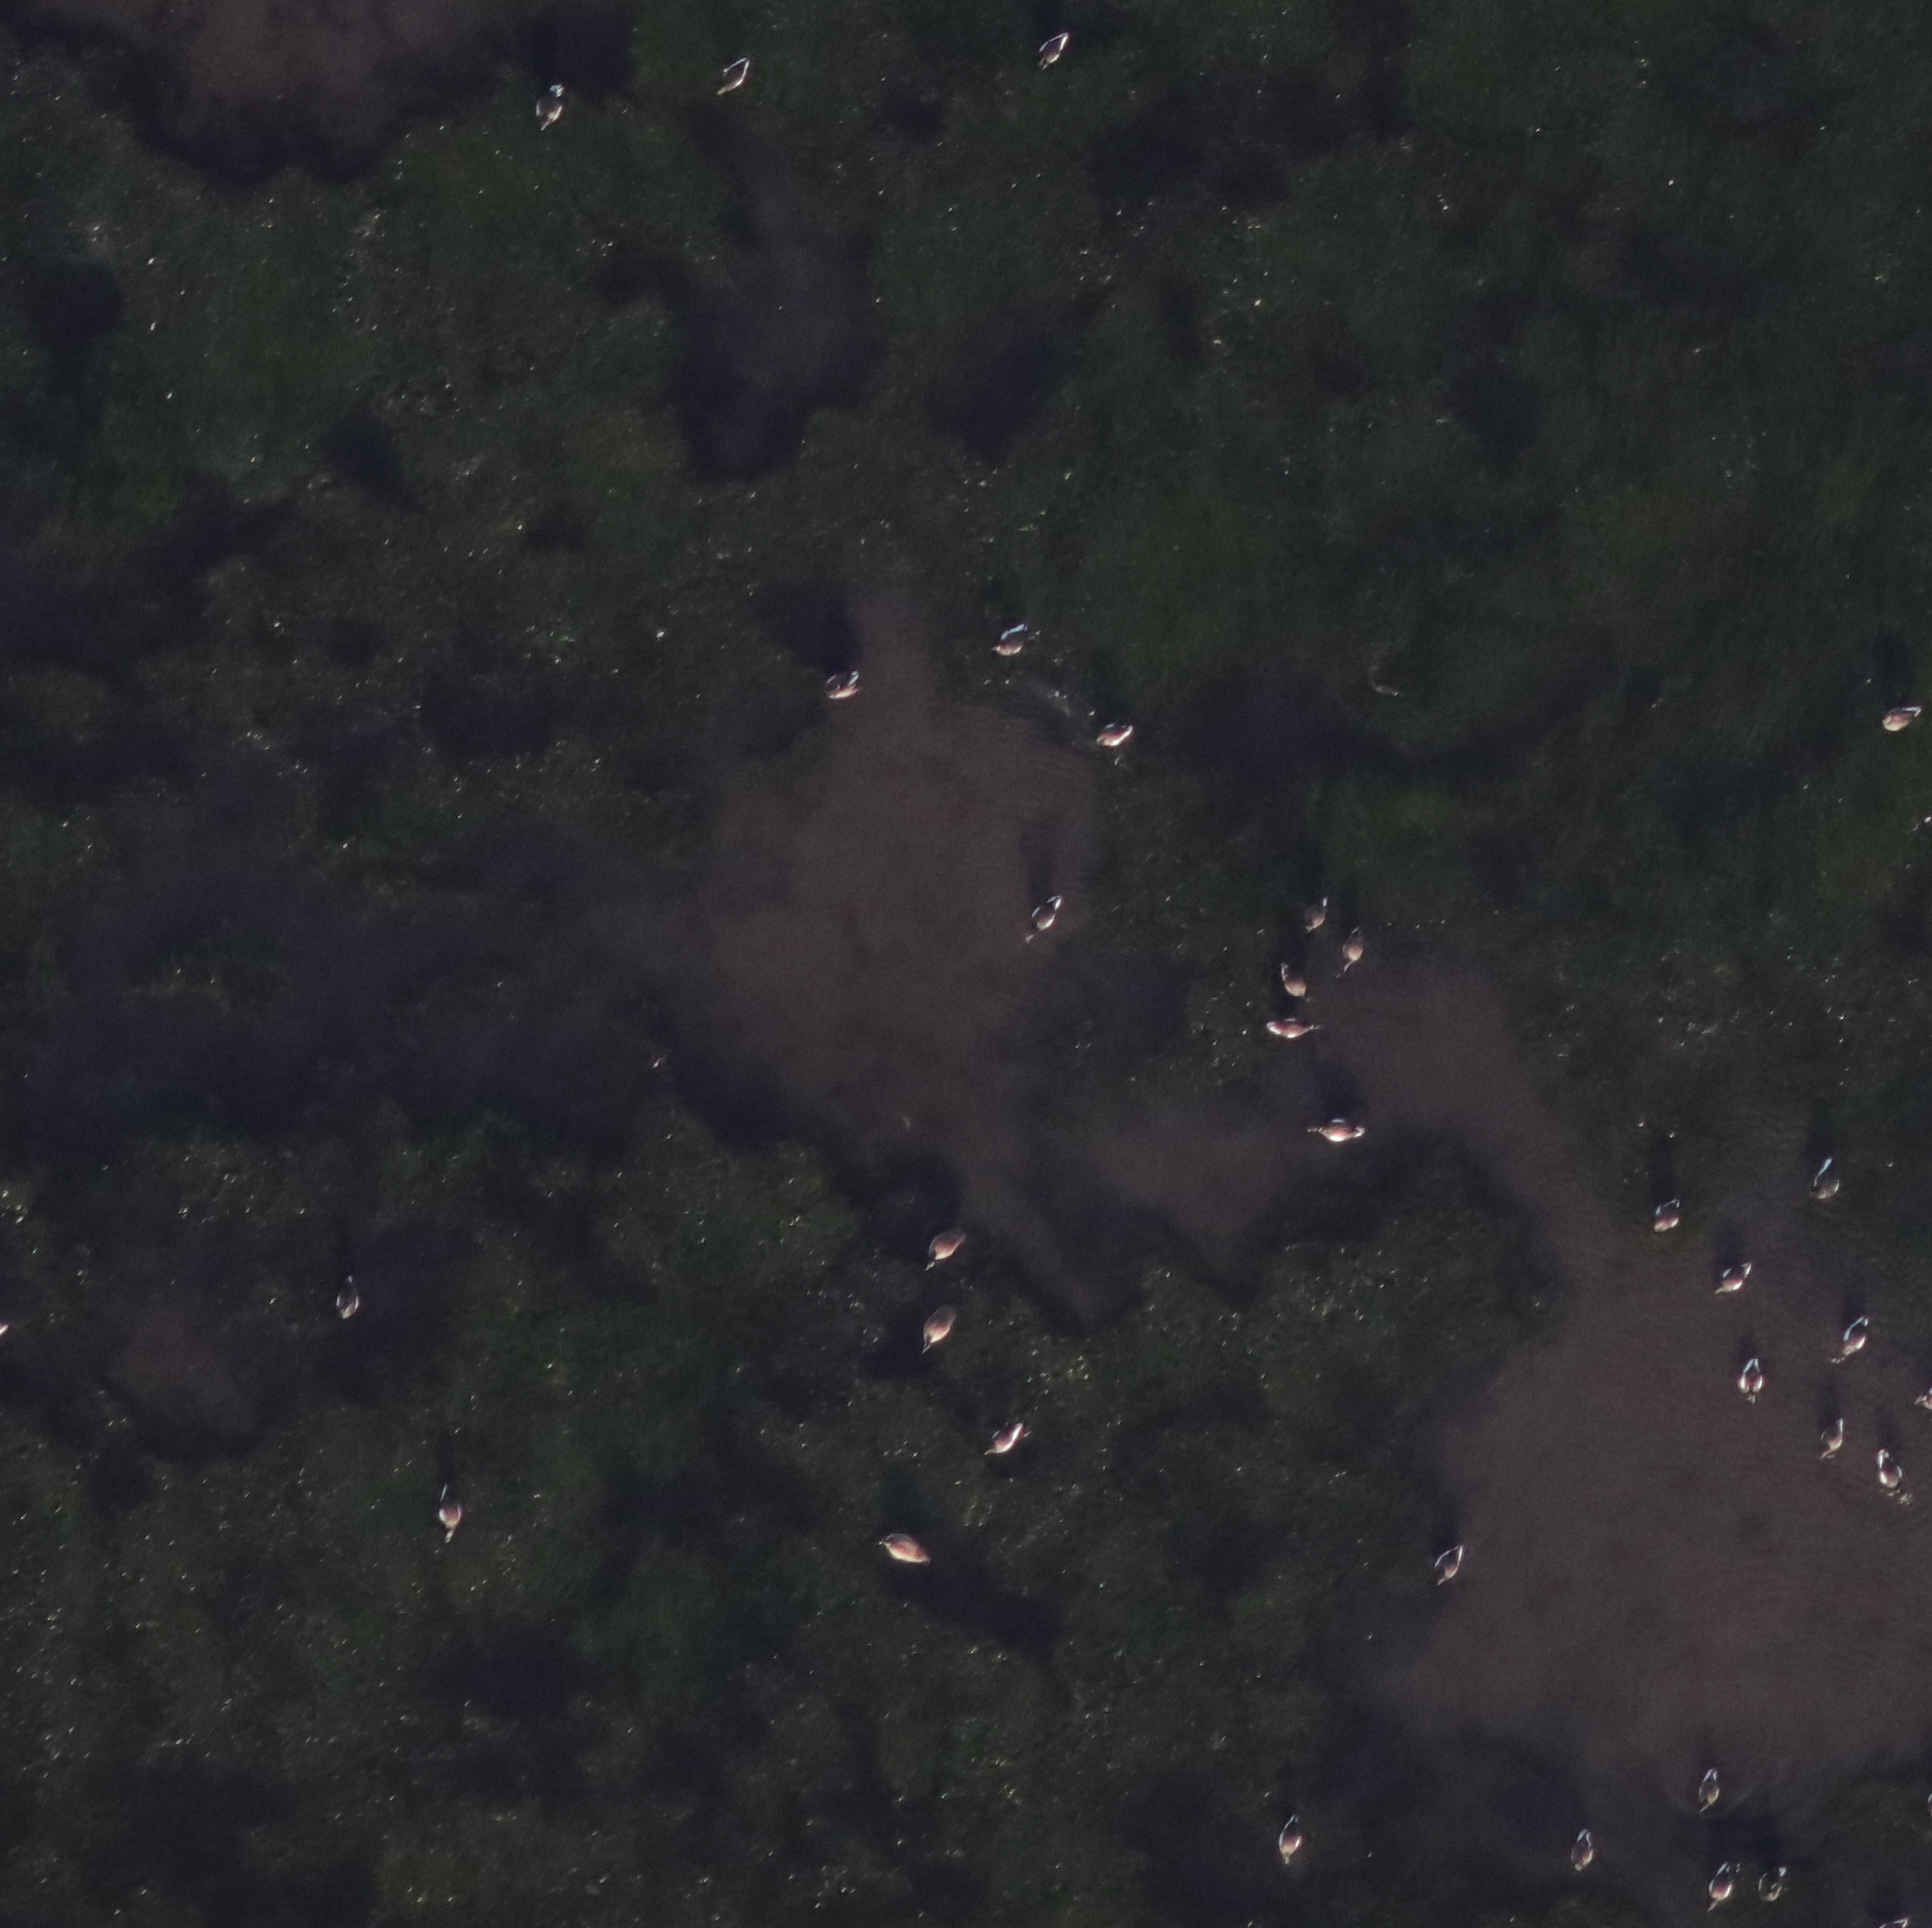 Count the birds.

32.